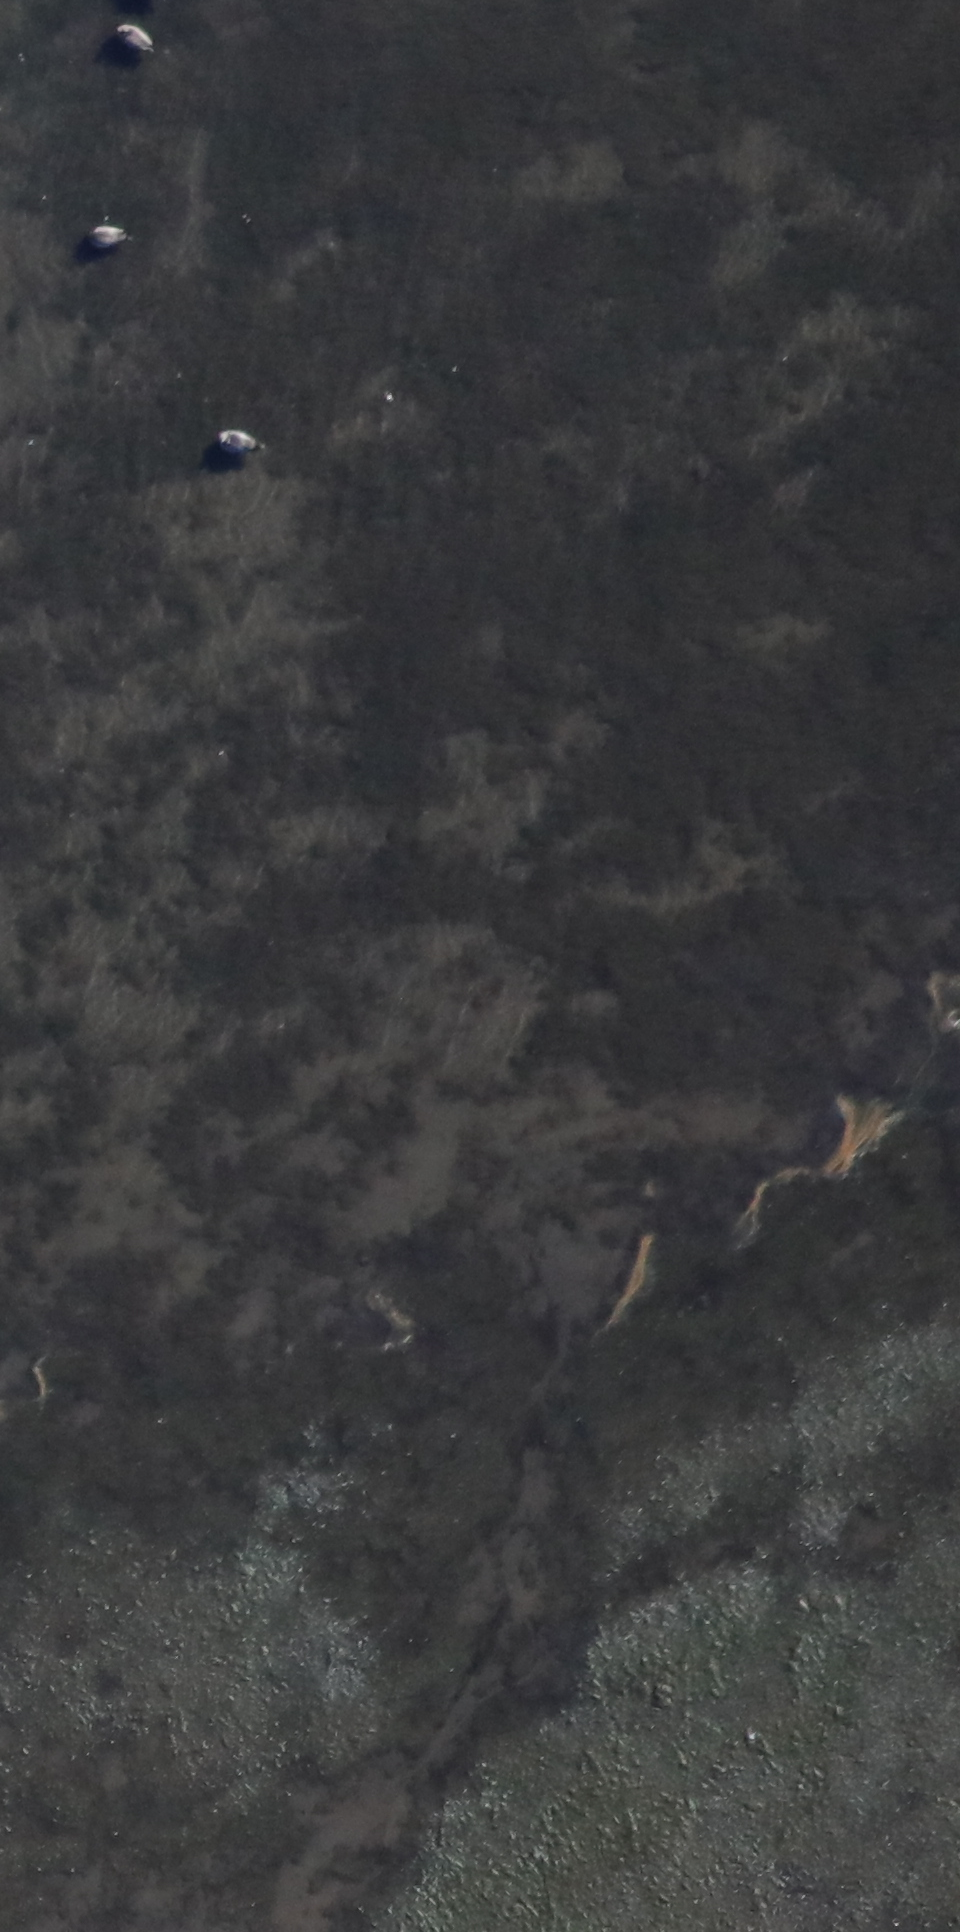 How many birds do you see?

3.